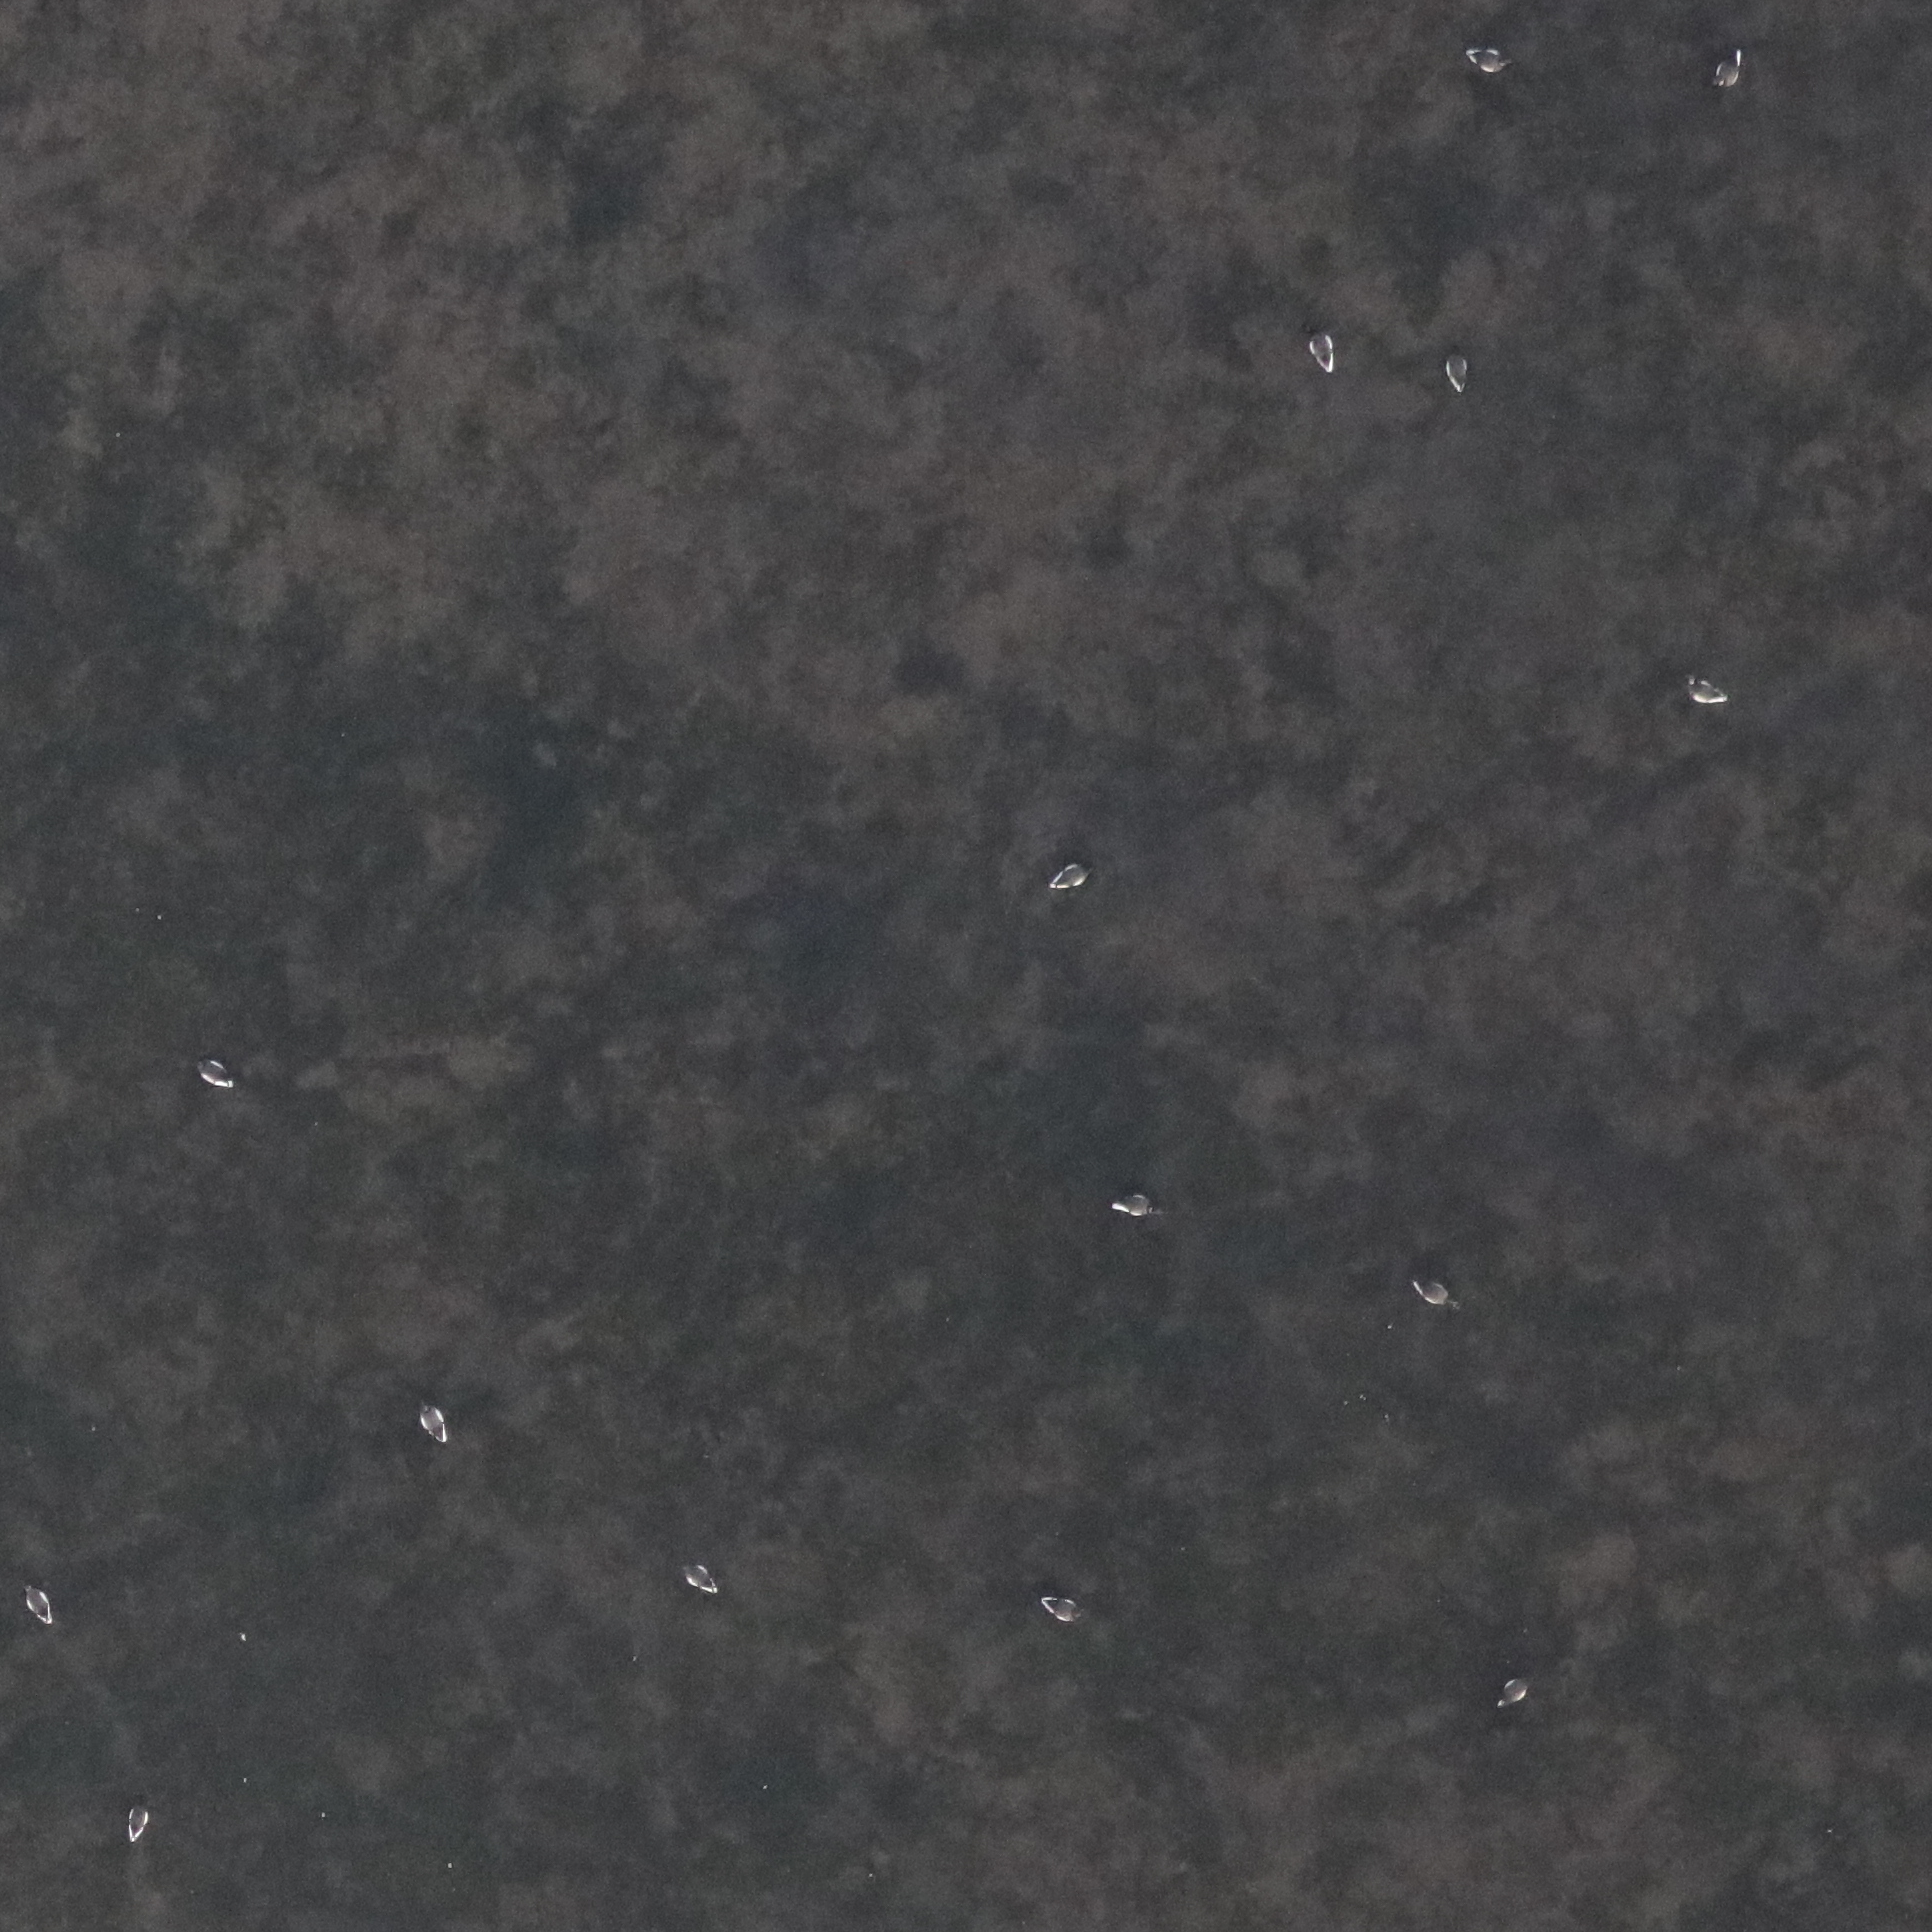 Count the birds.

15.